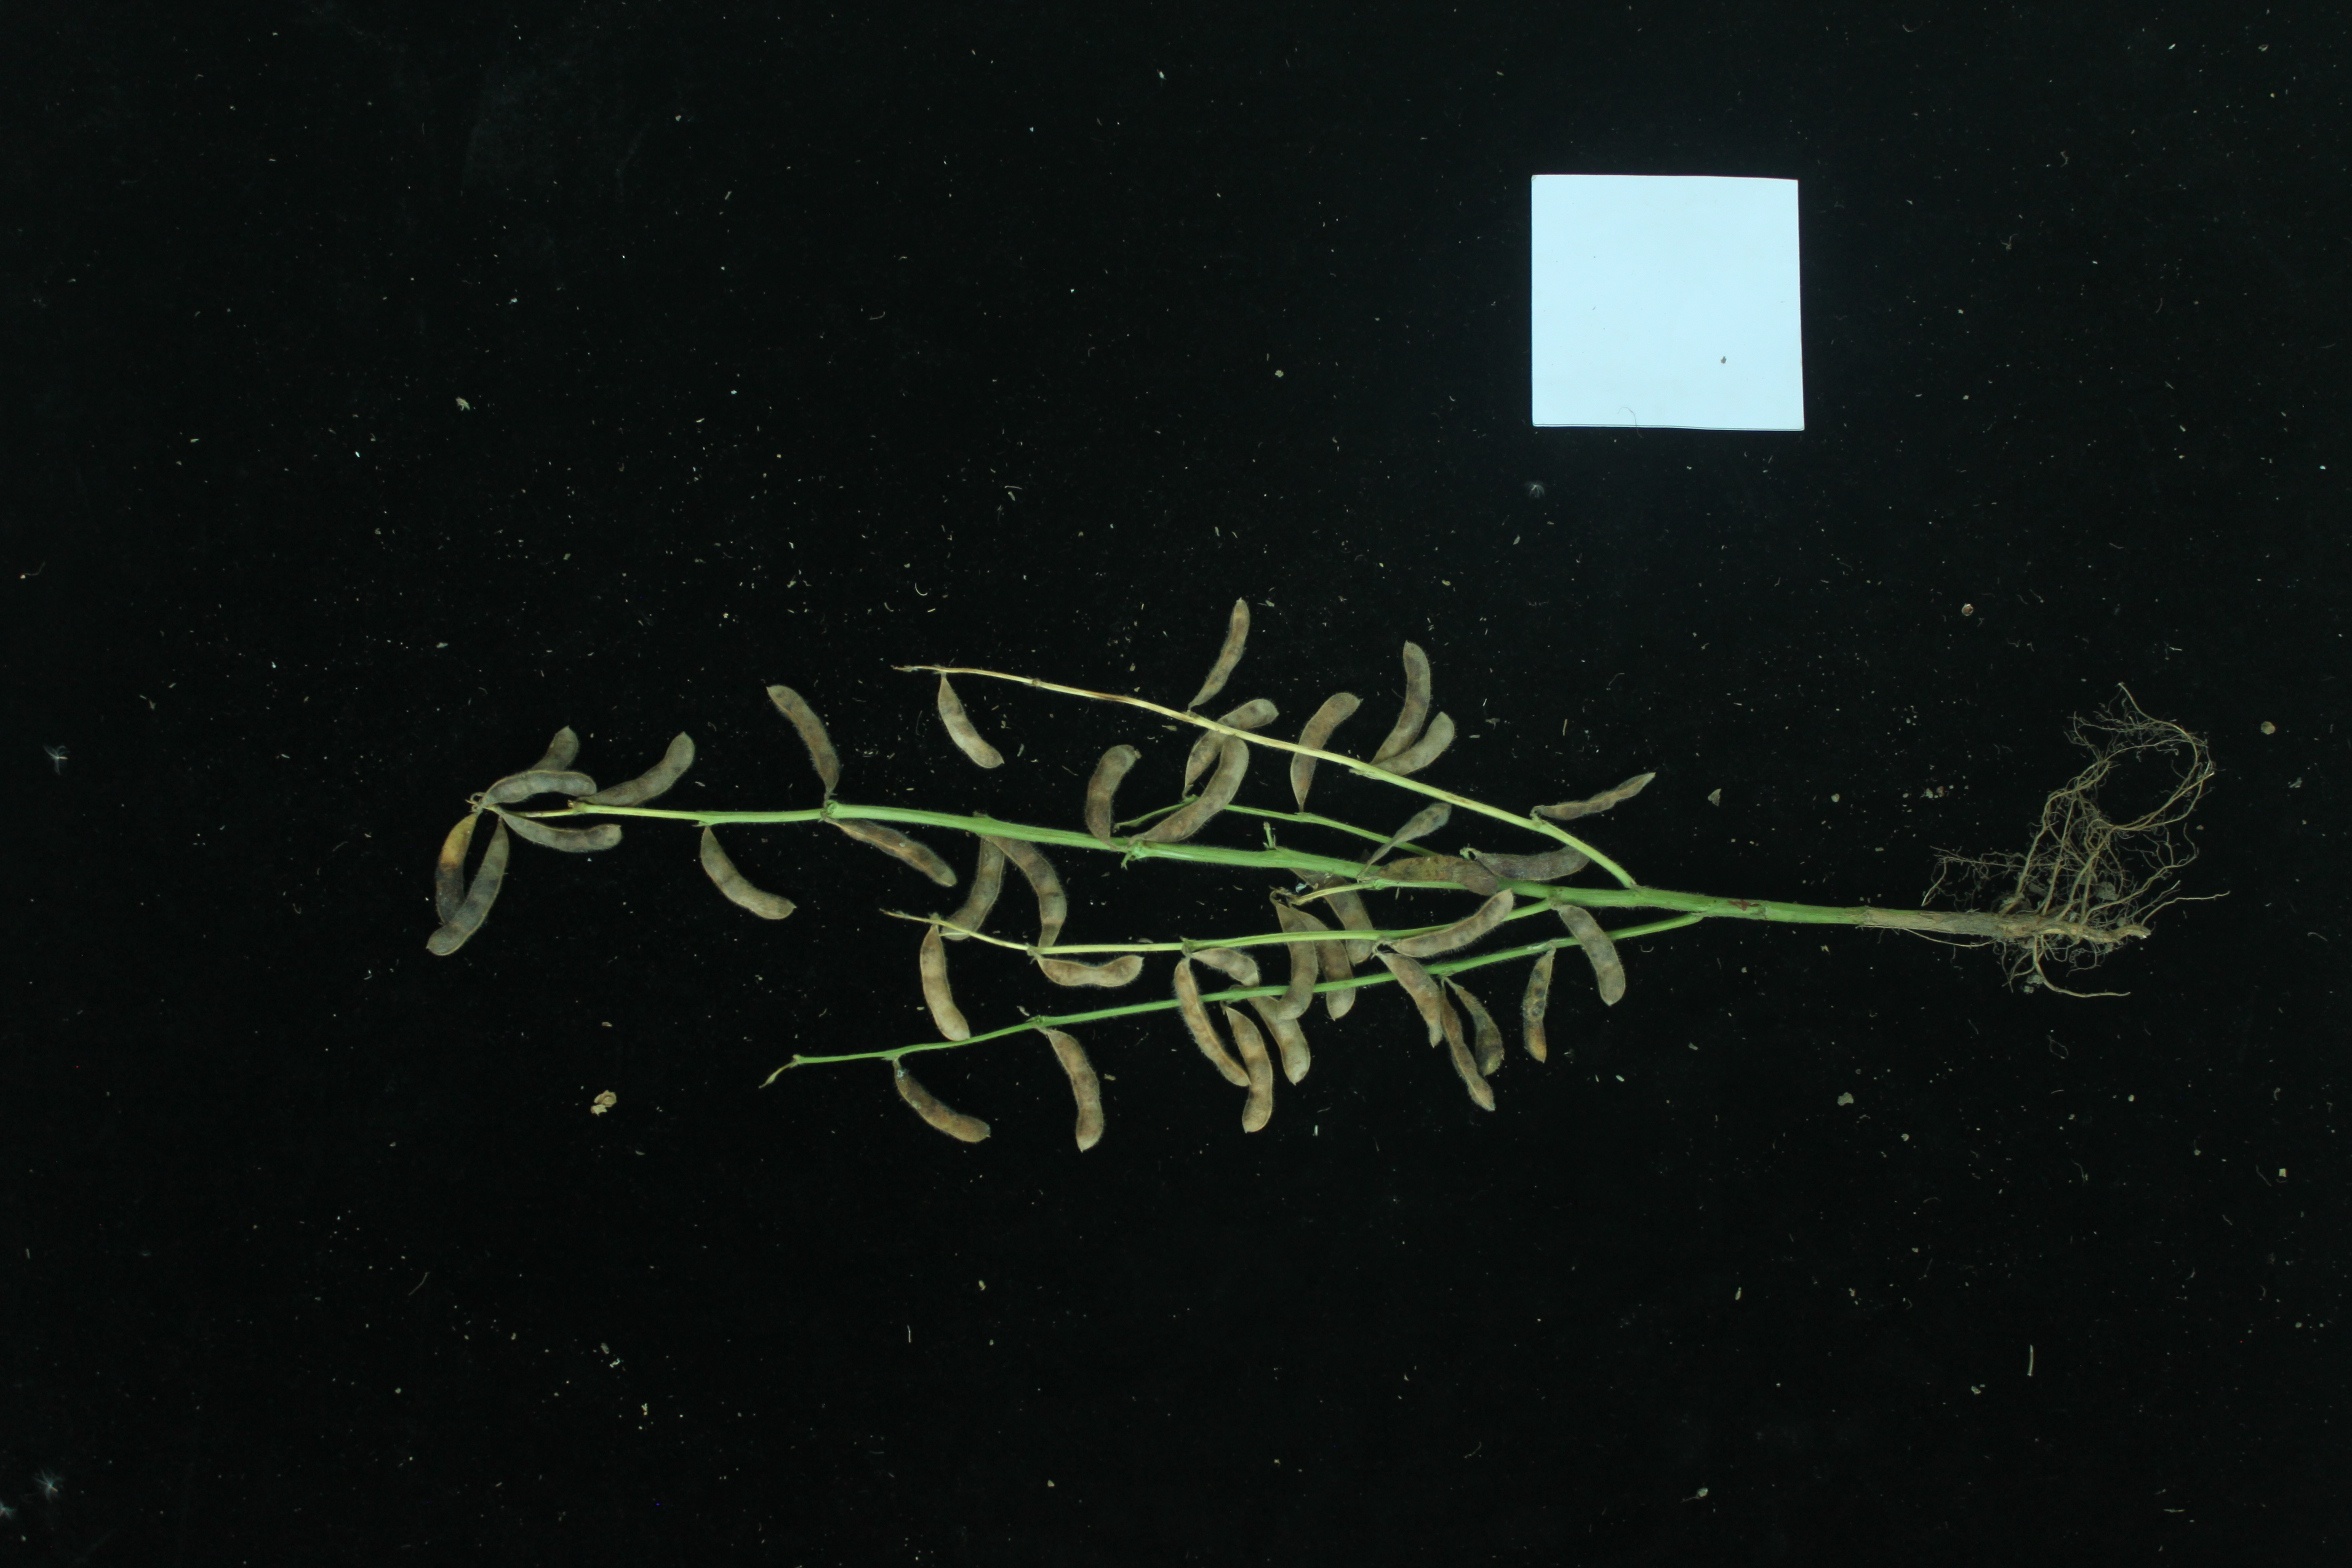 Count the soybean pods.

39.